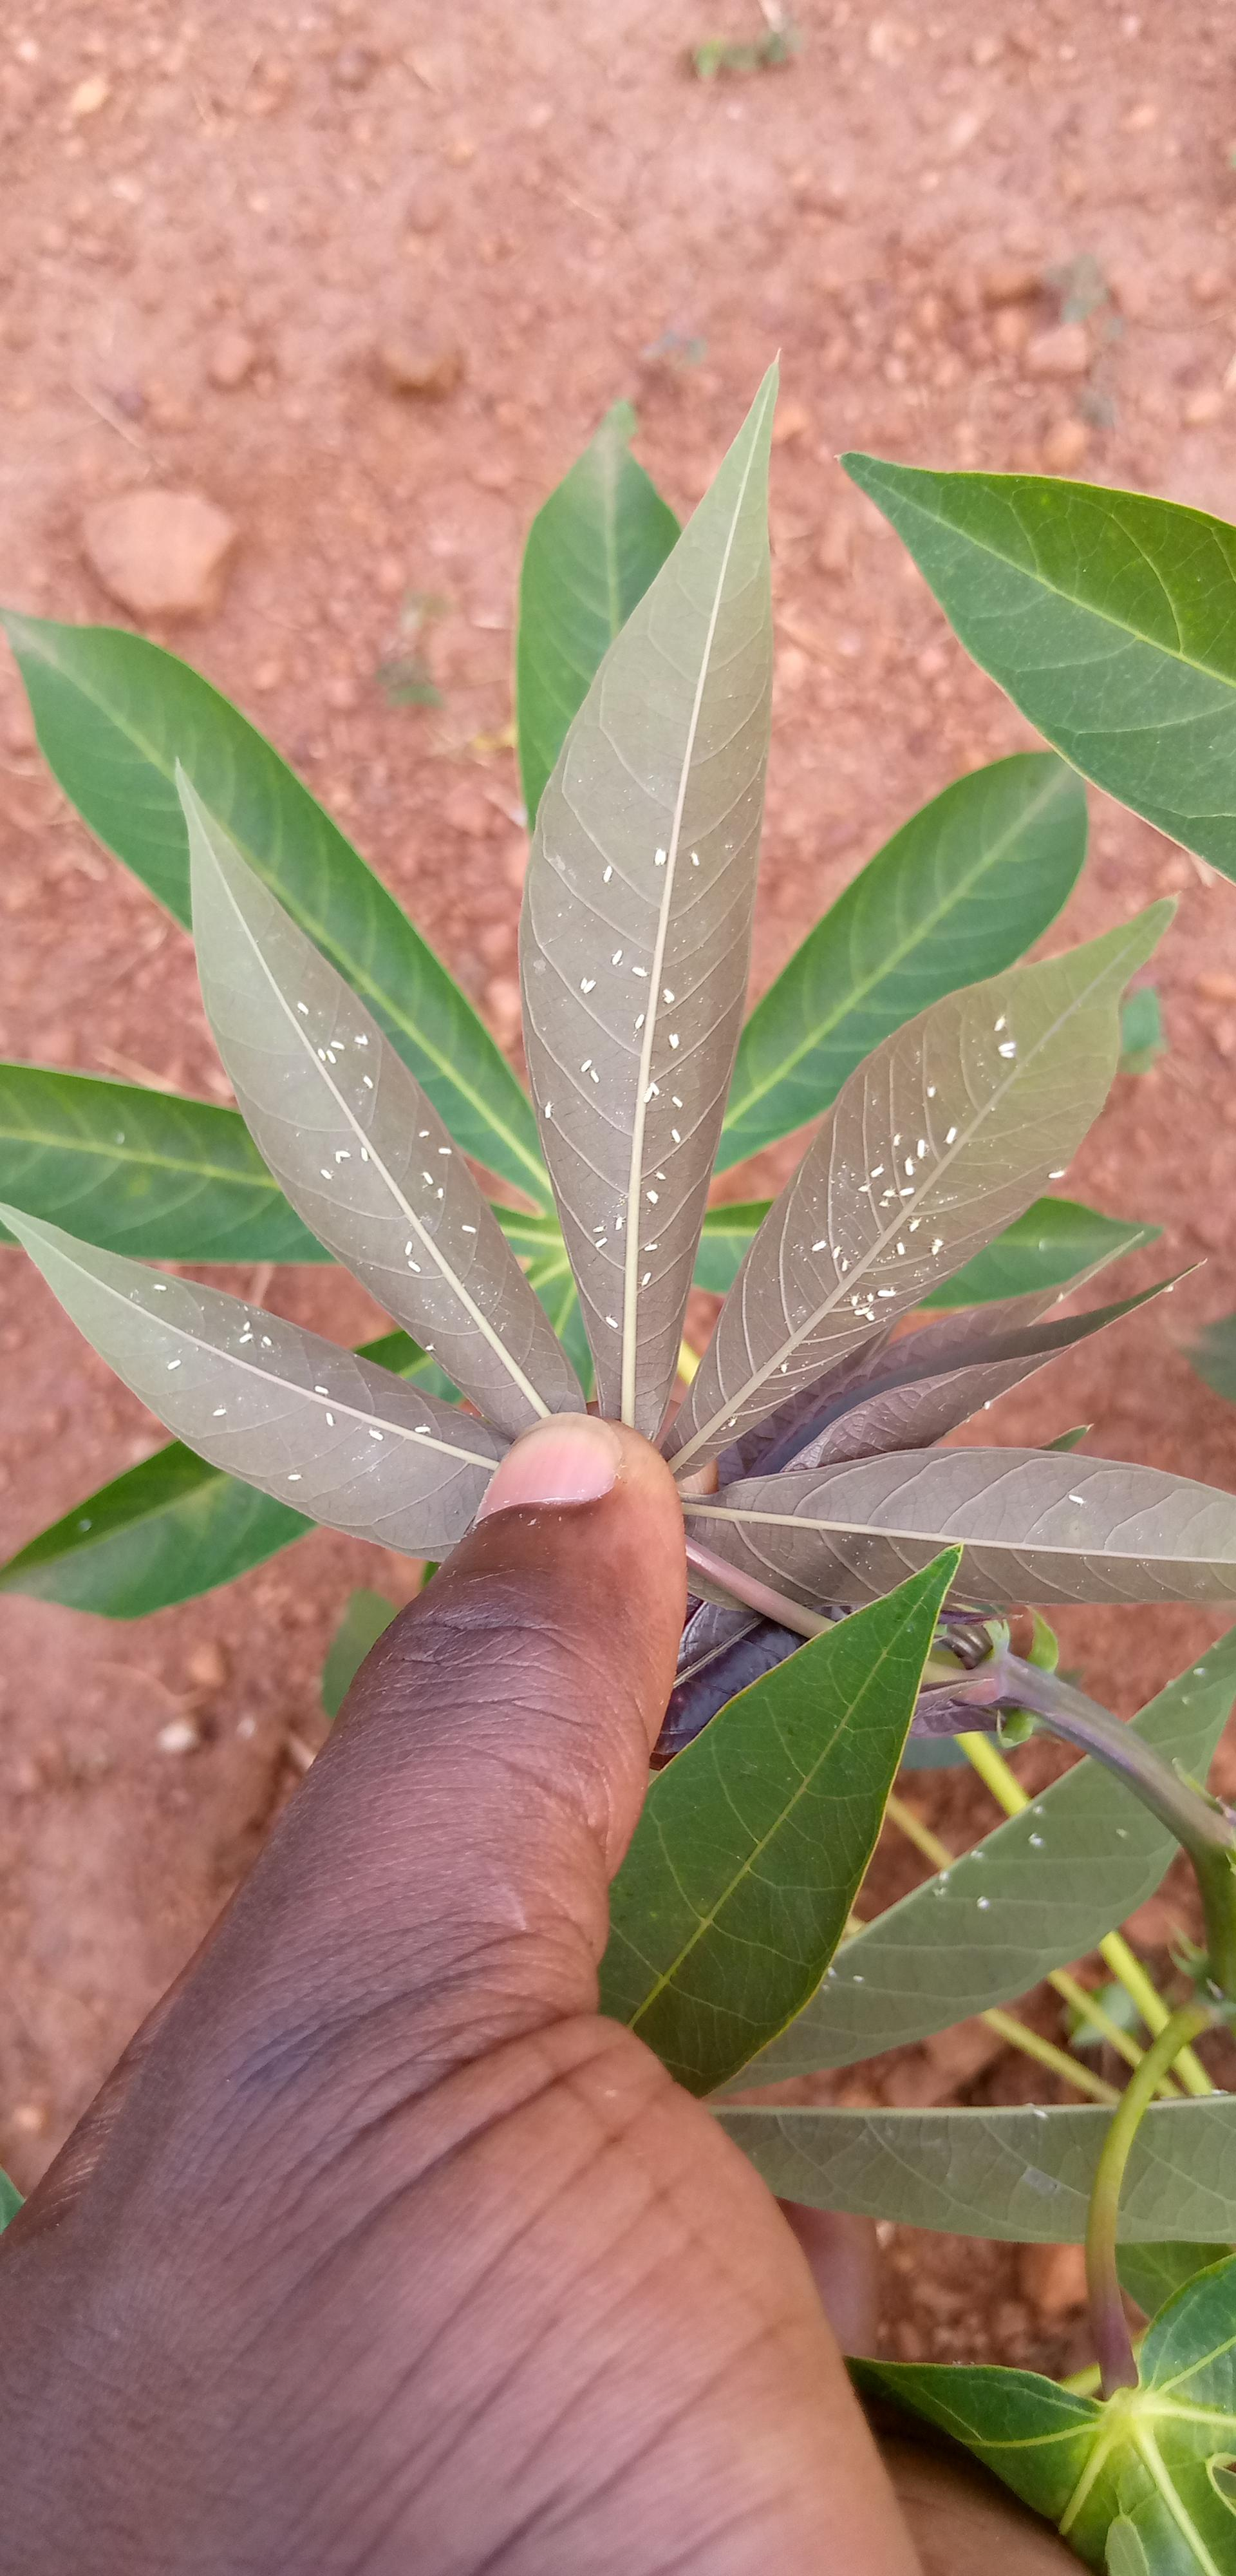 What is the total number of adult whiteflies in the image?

91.